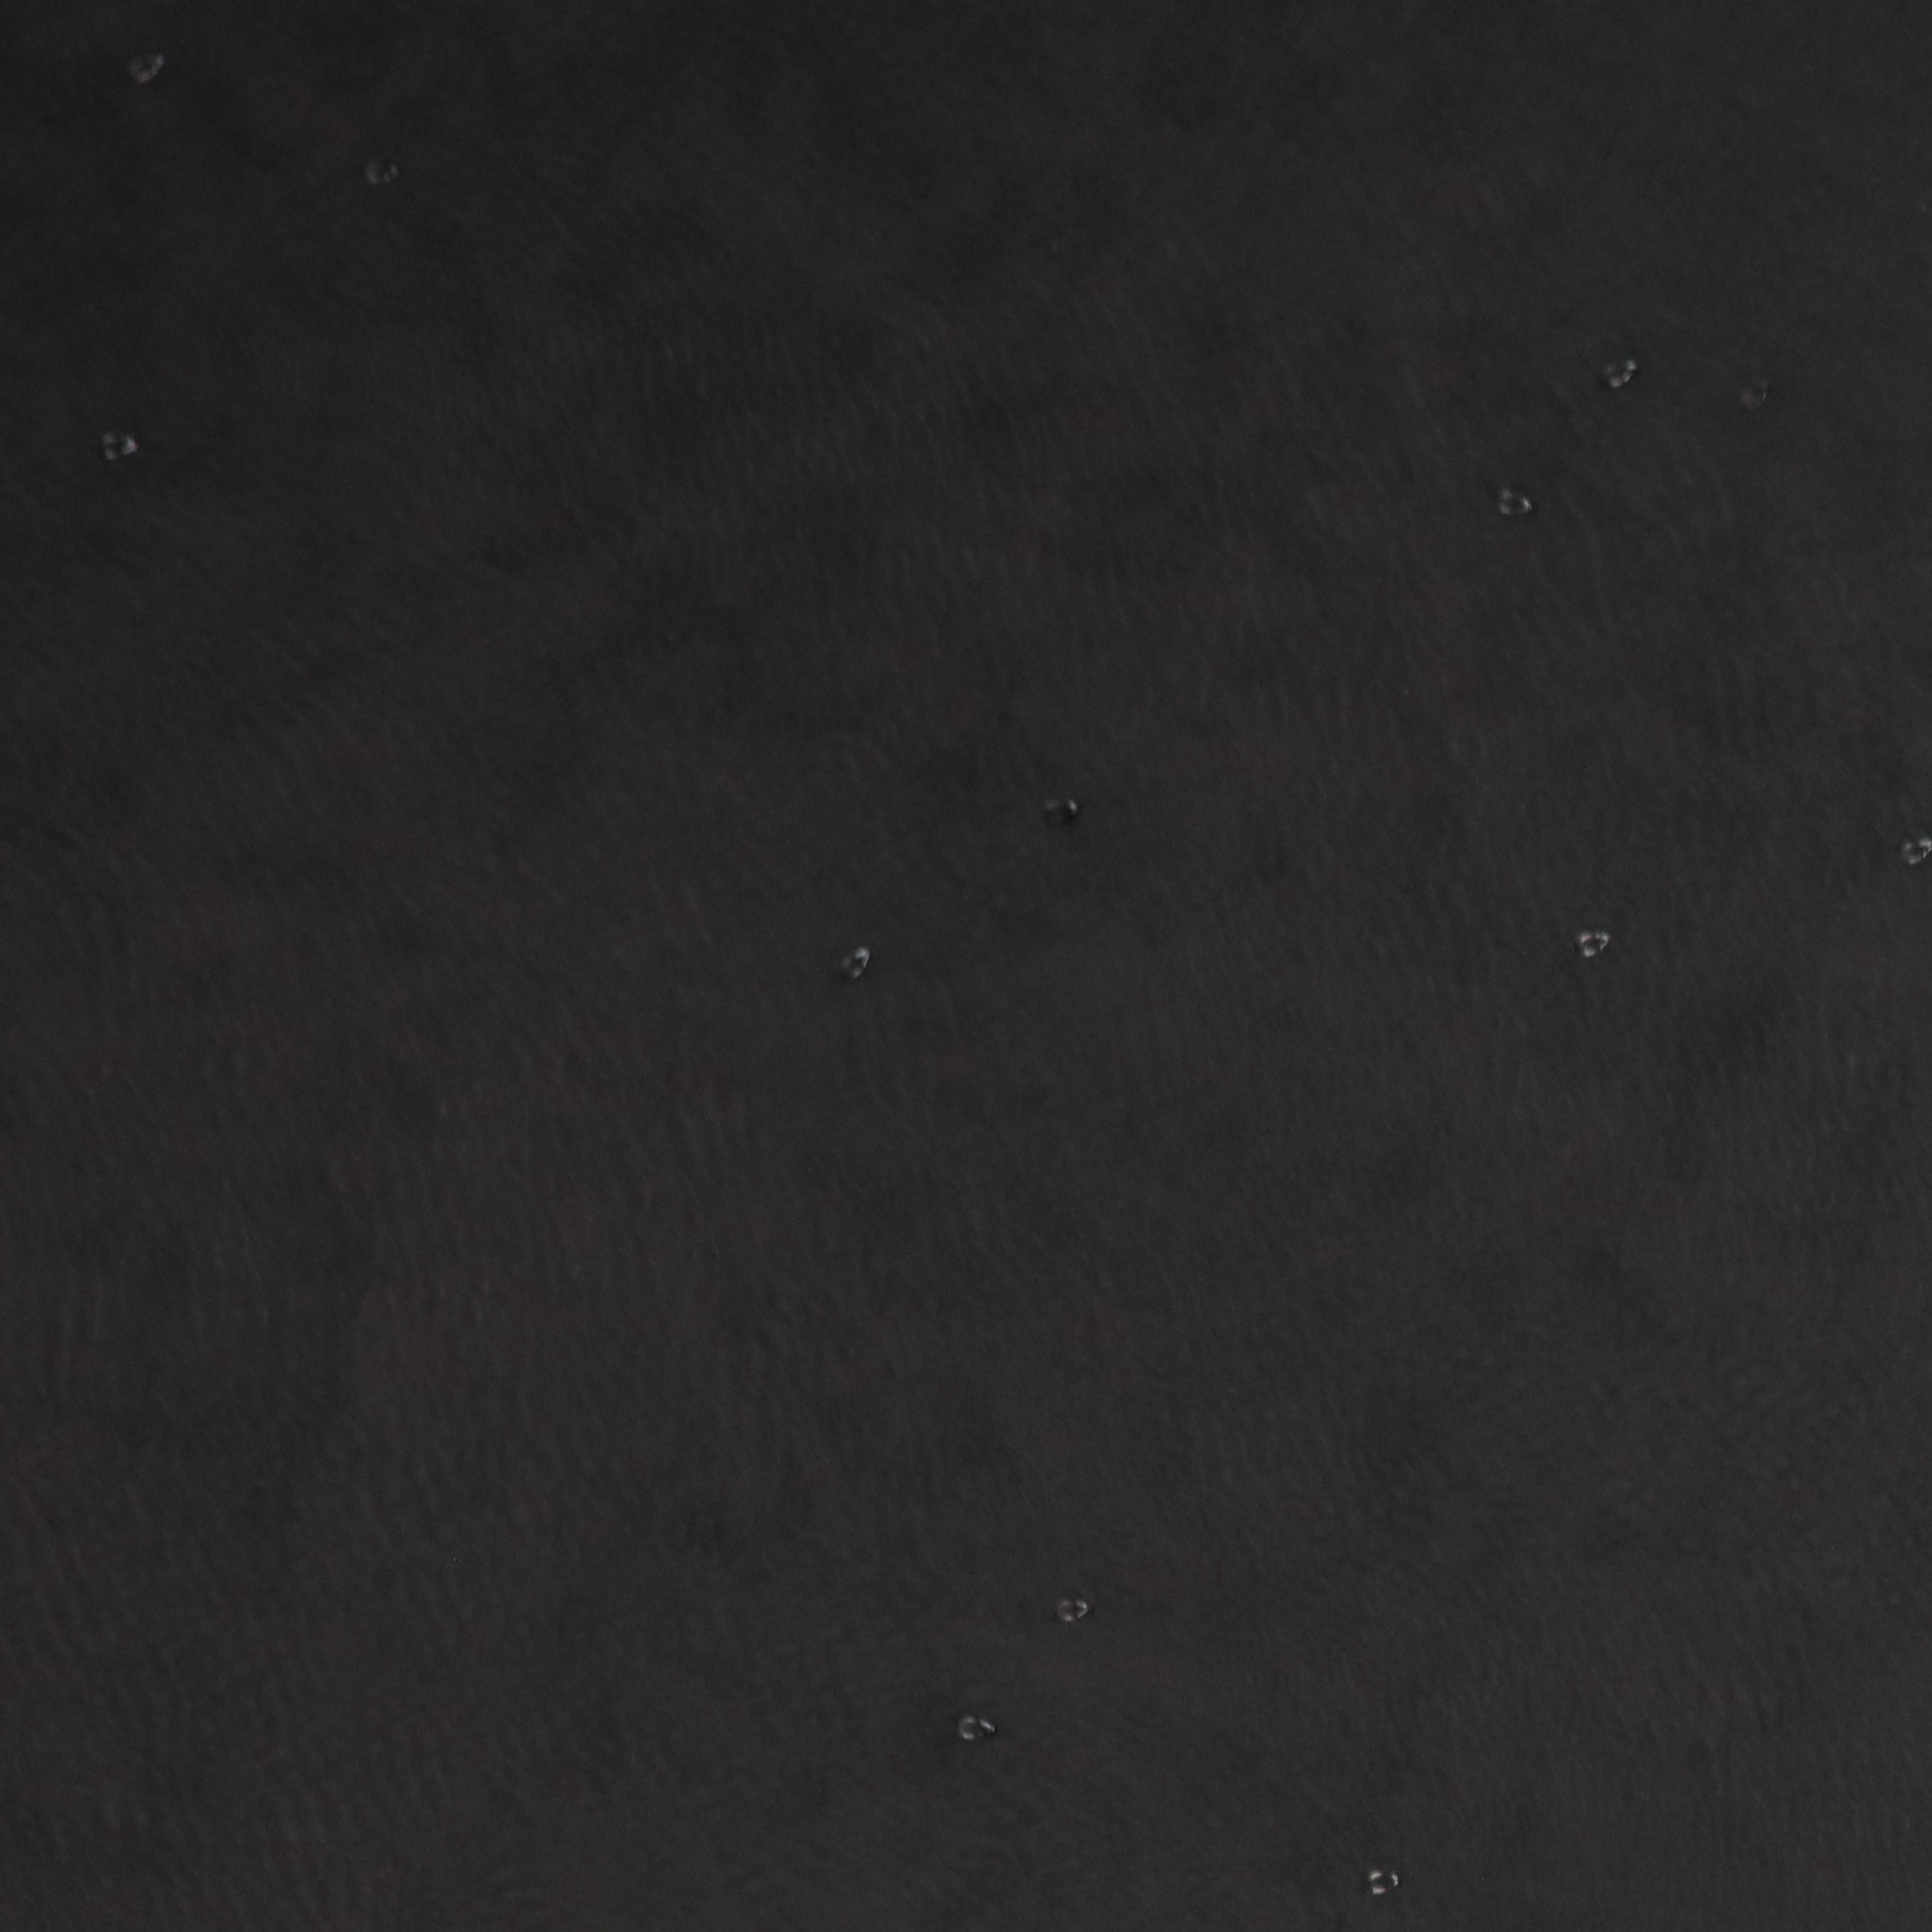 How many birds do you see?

13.